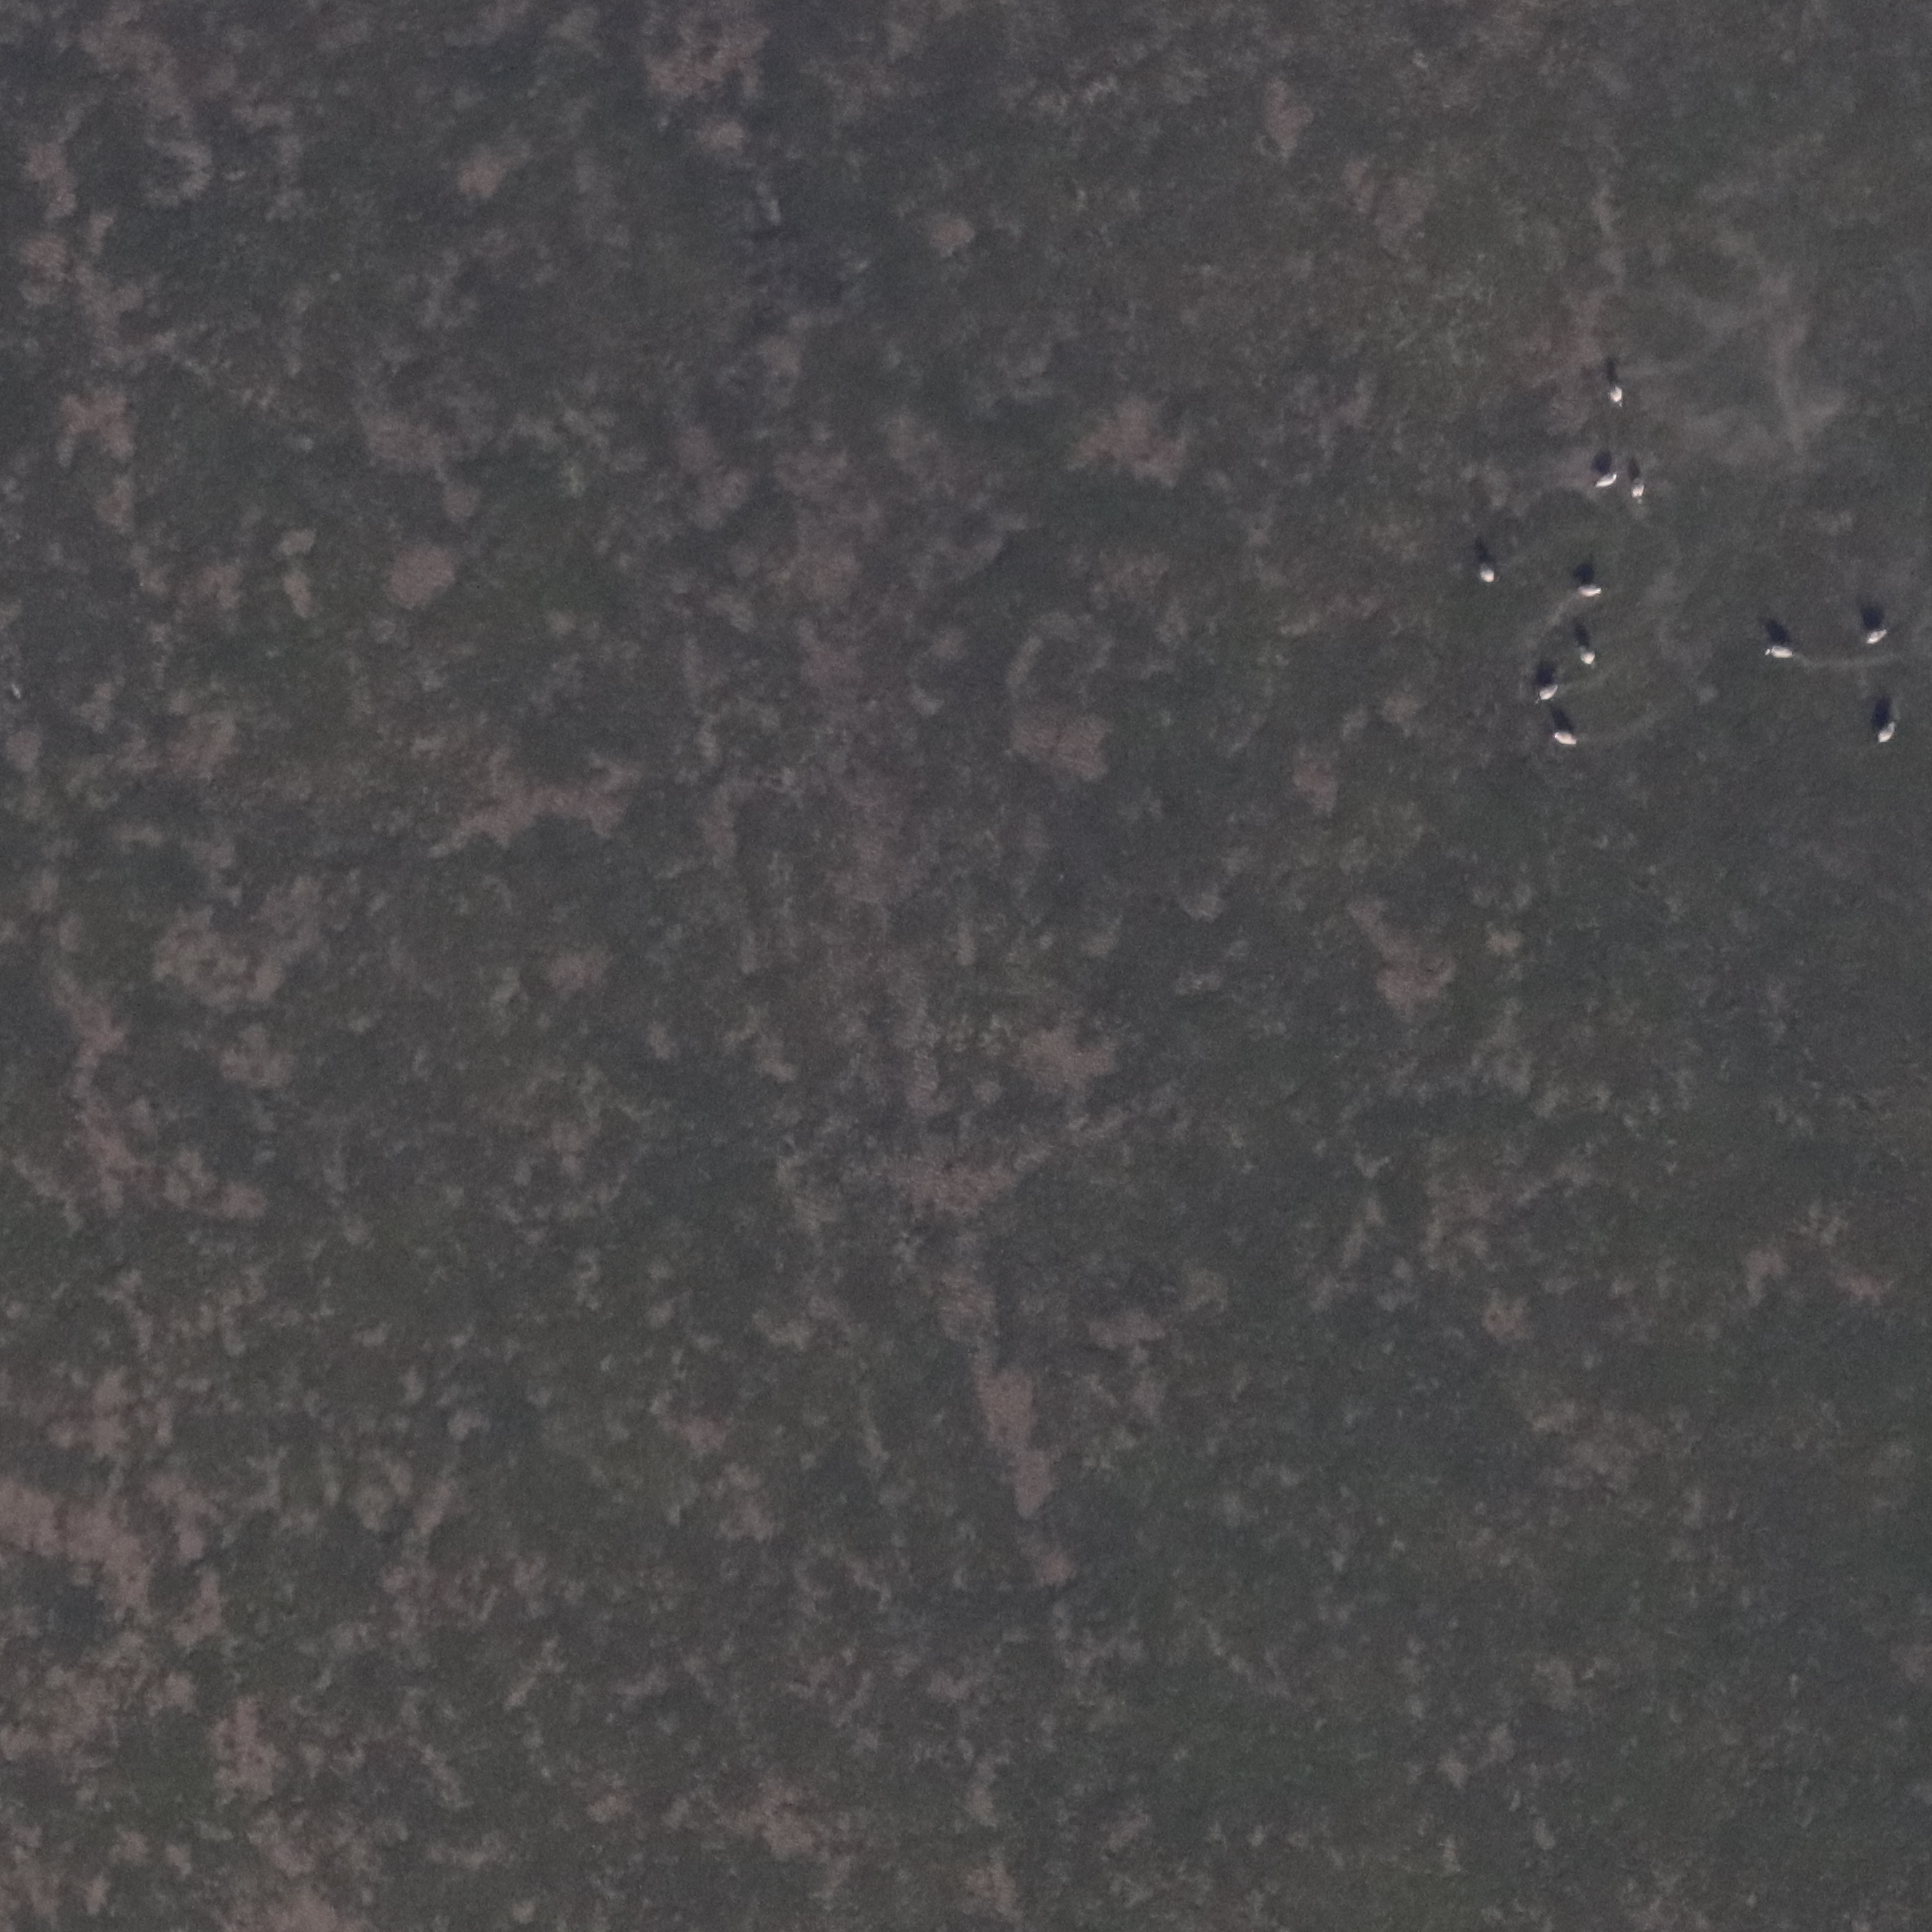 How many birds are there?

11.